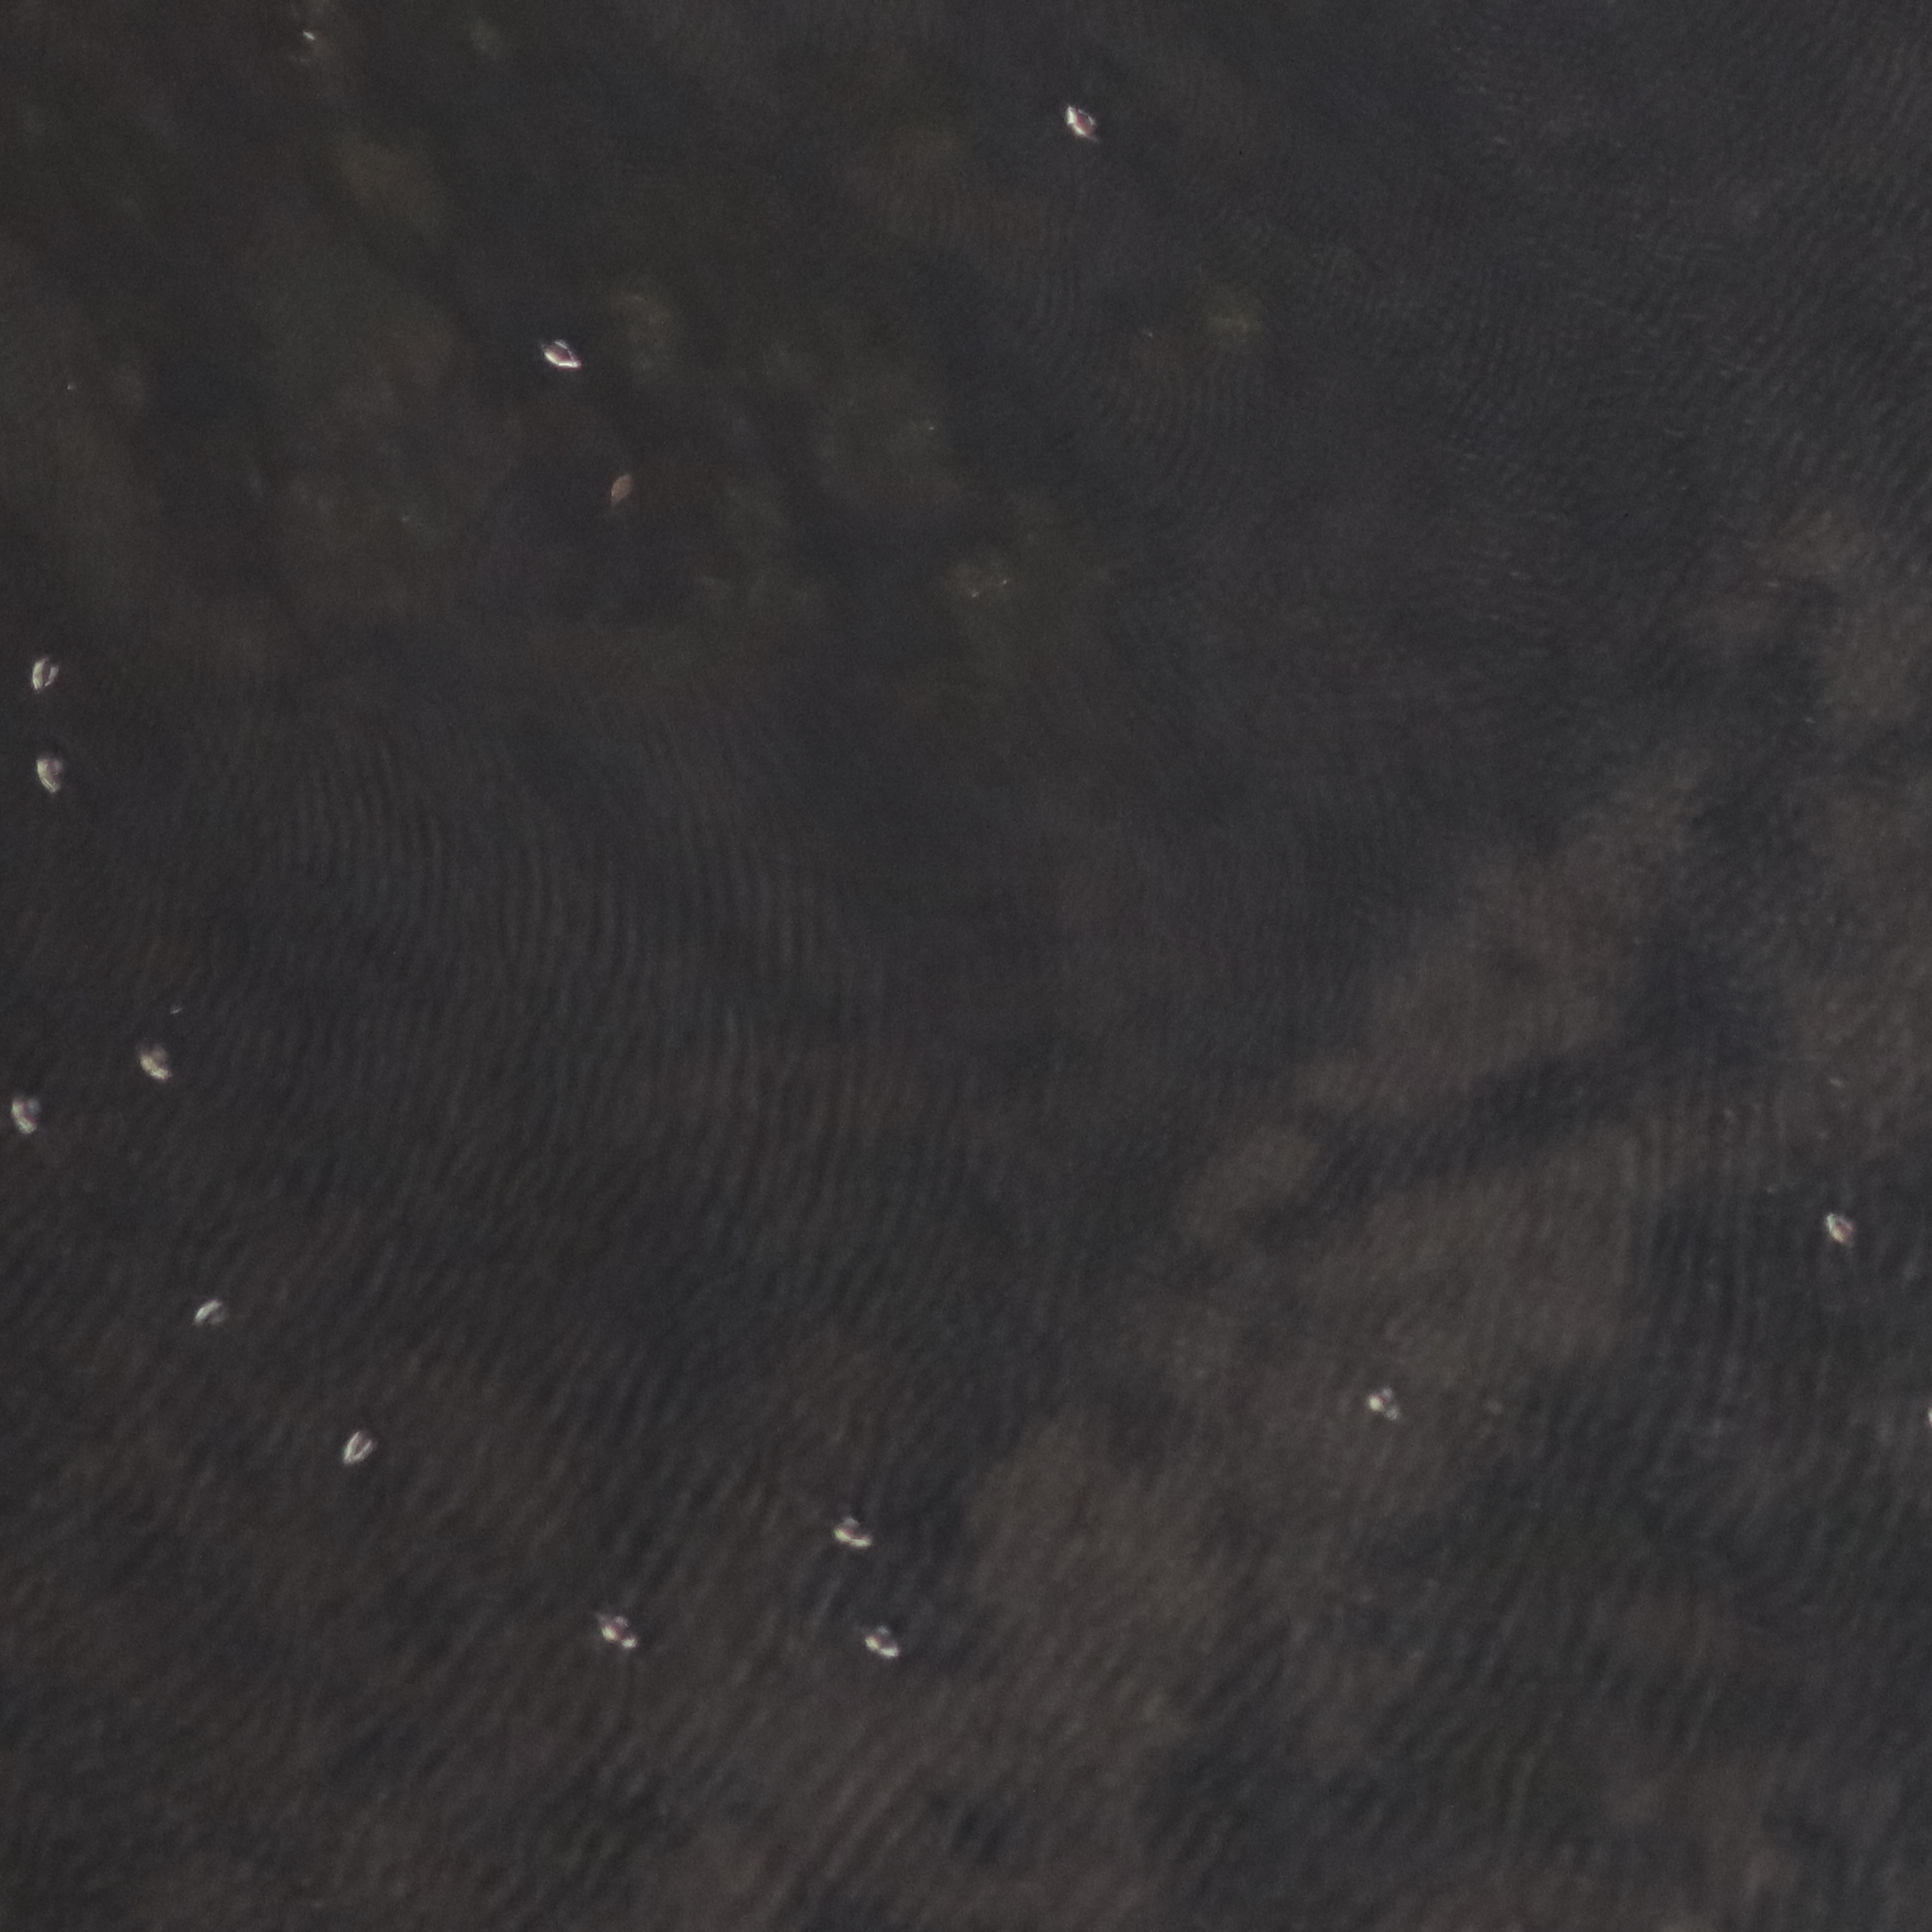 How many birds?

14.